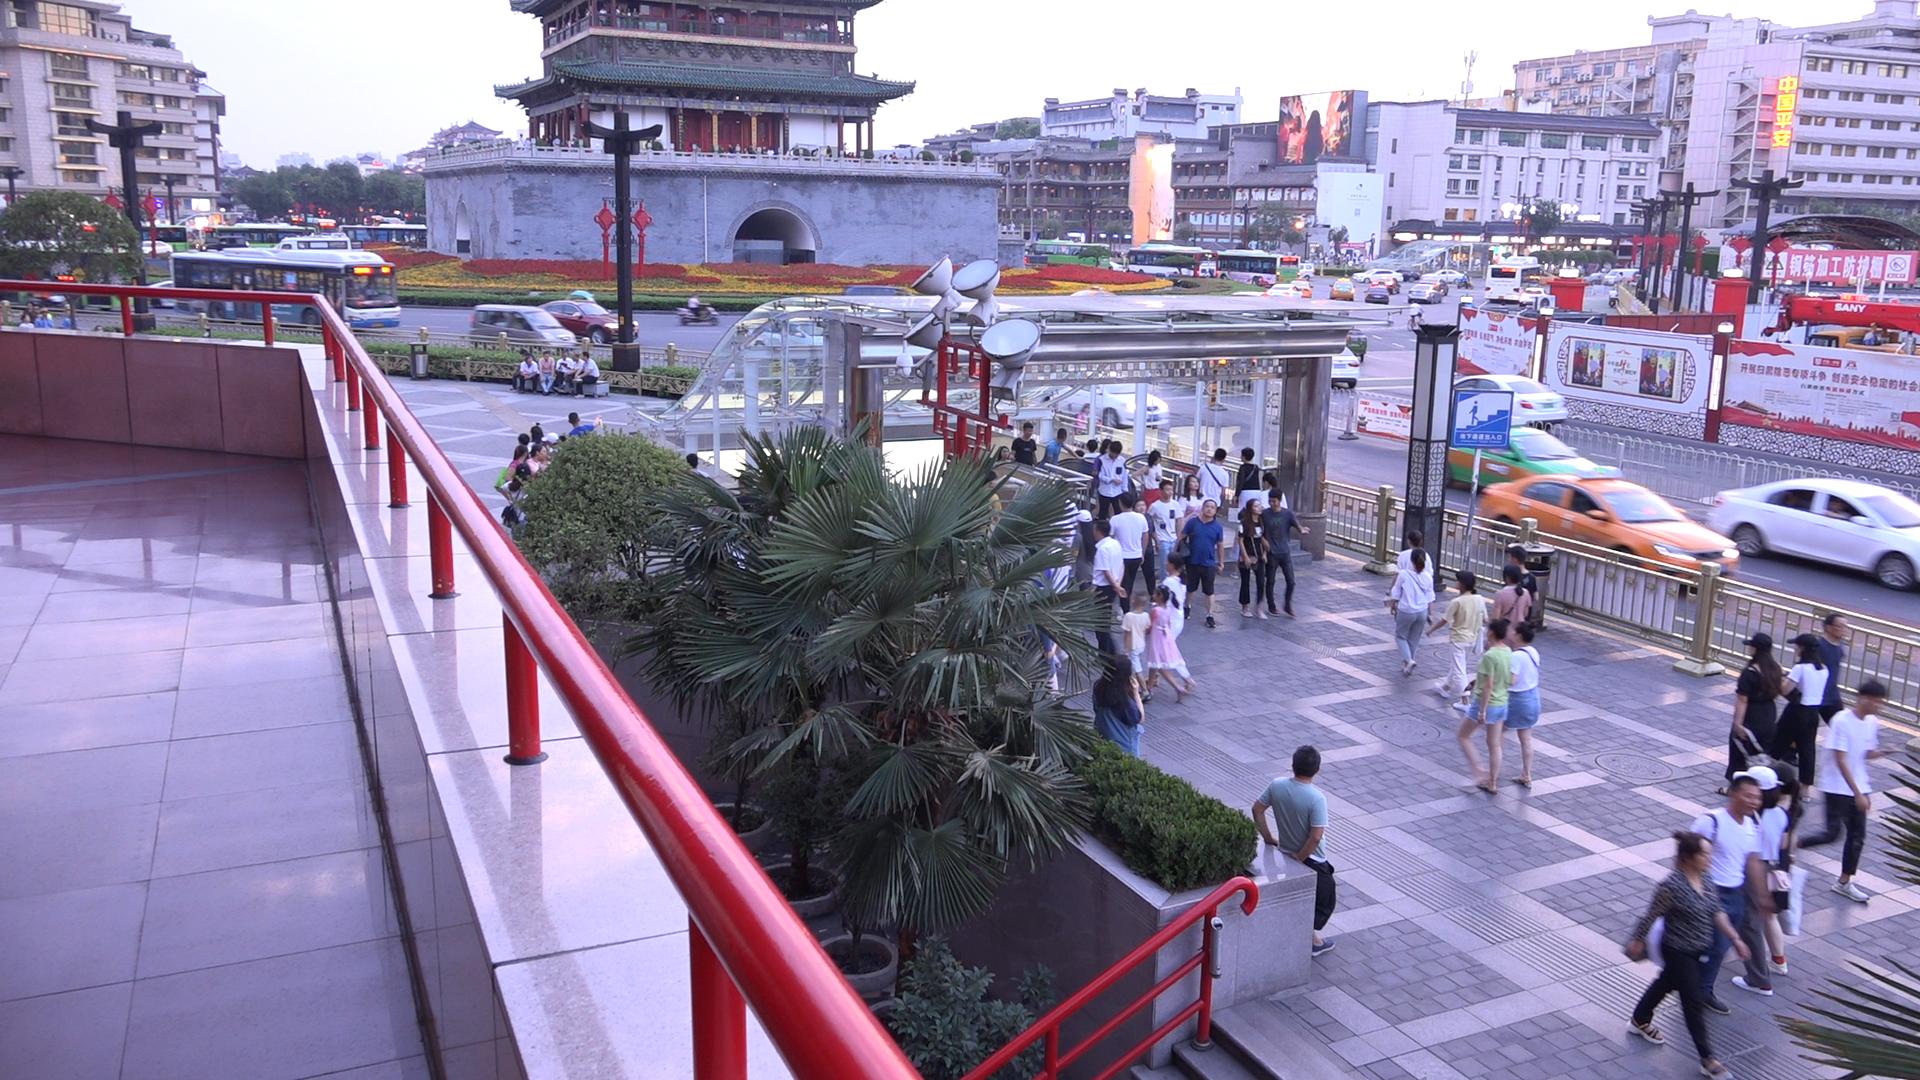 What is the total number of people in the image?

63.